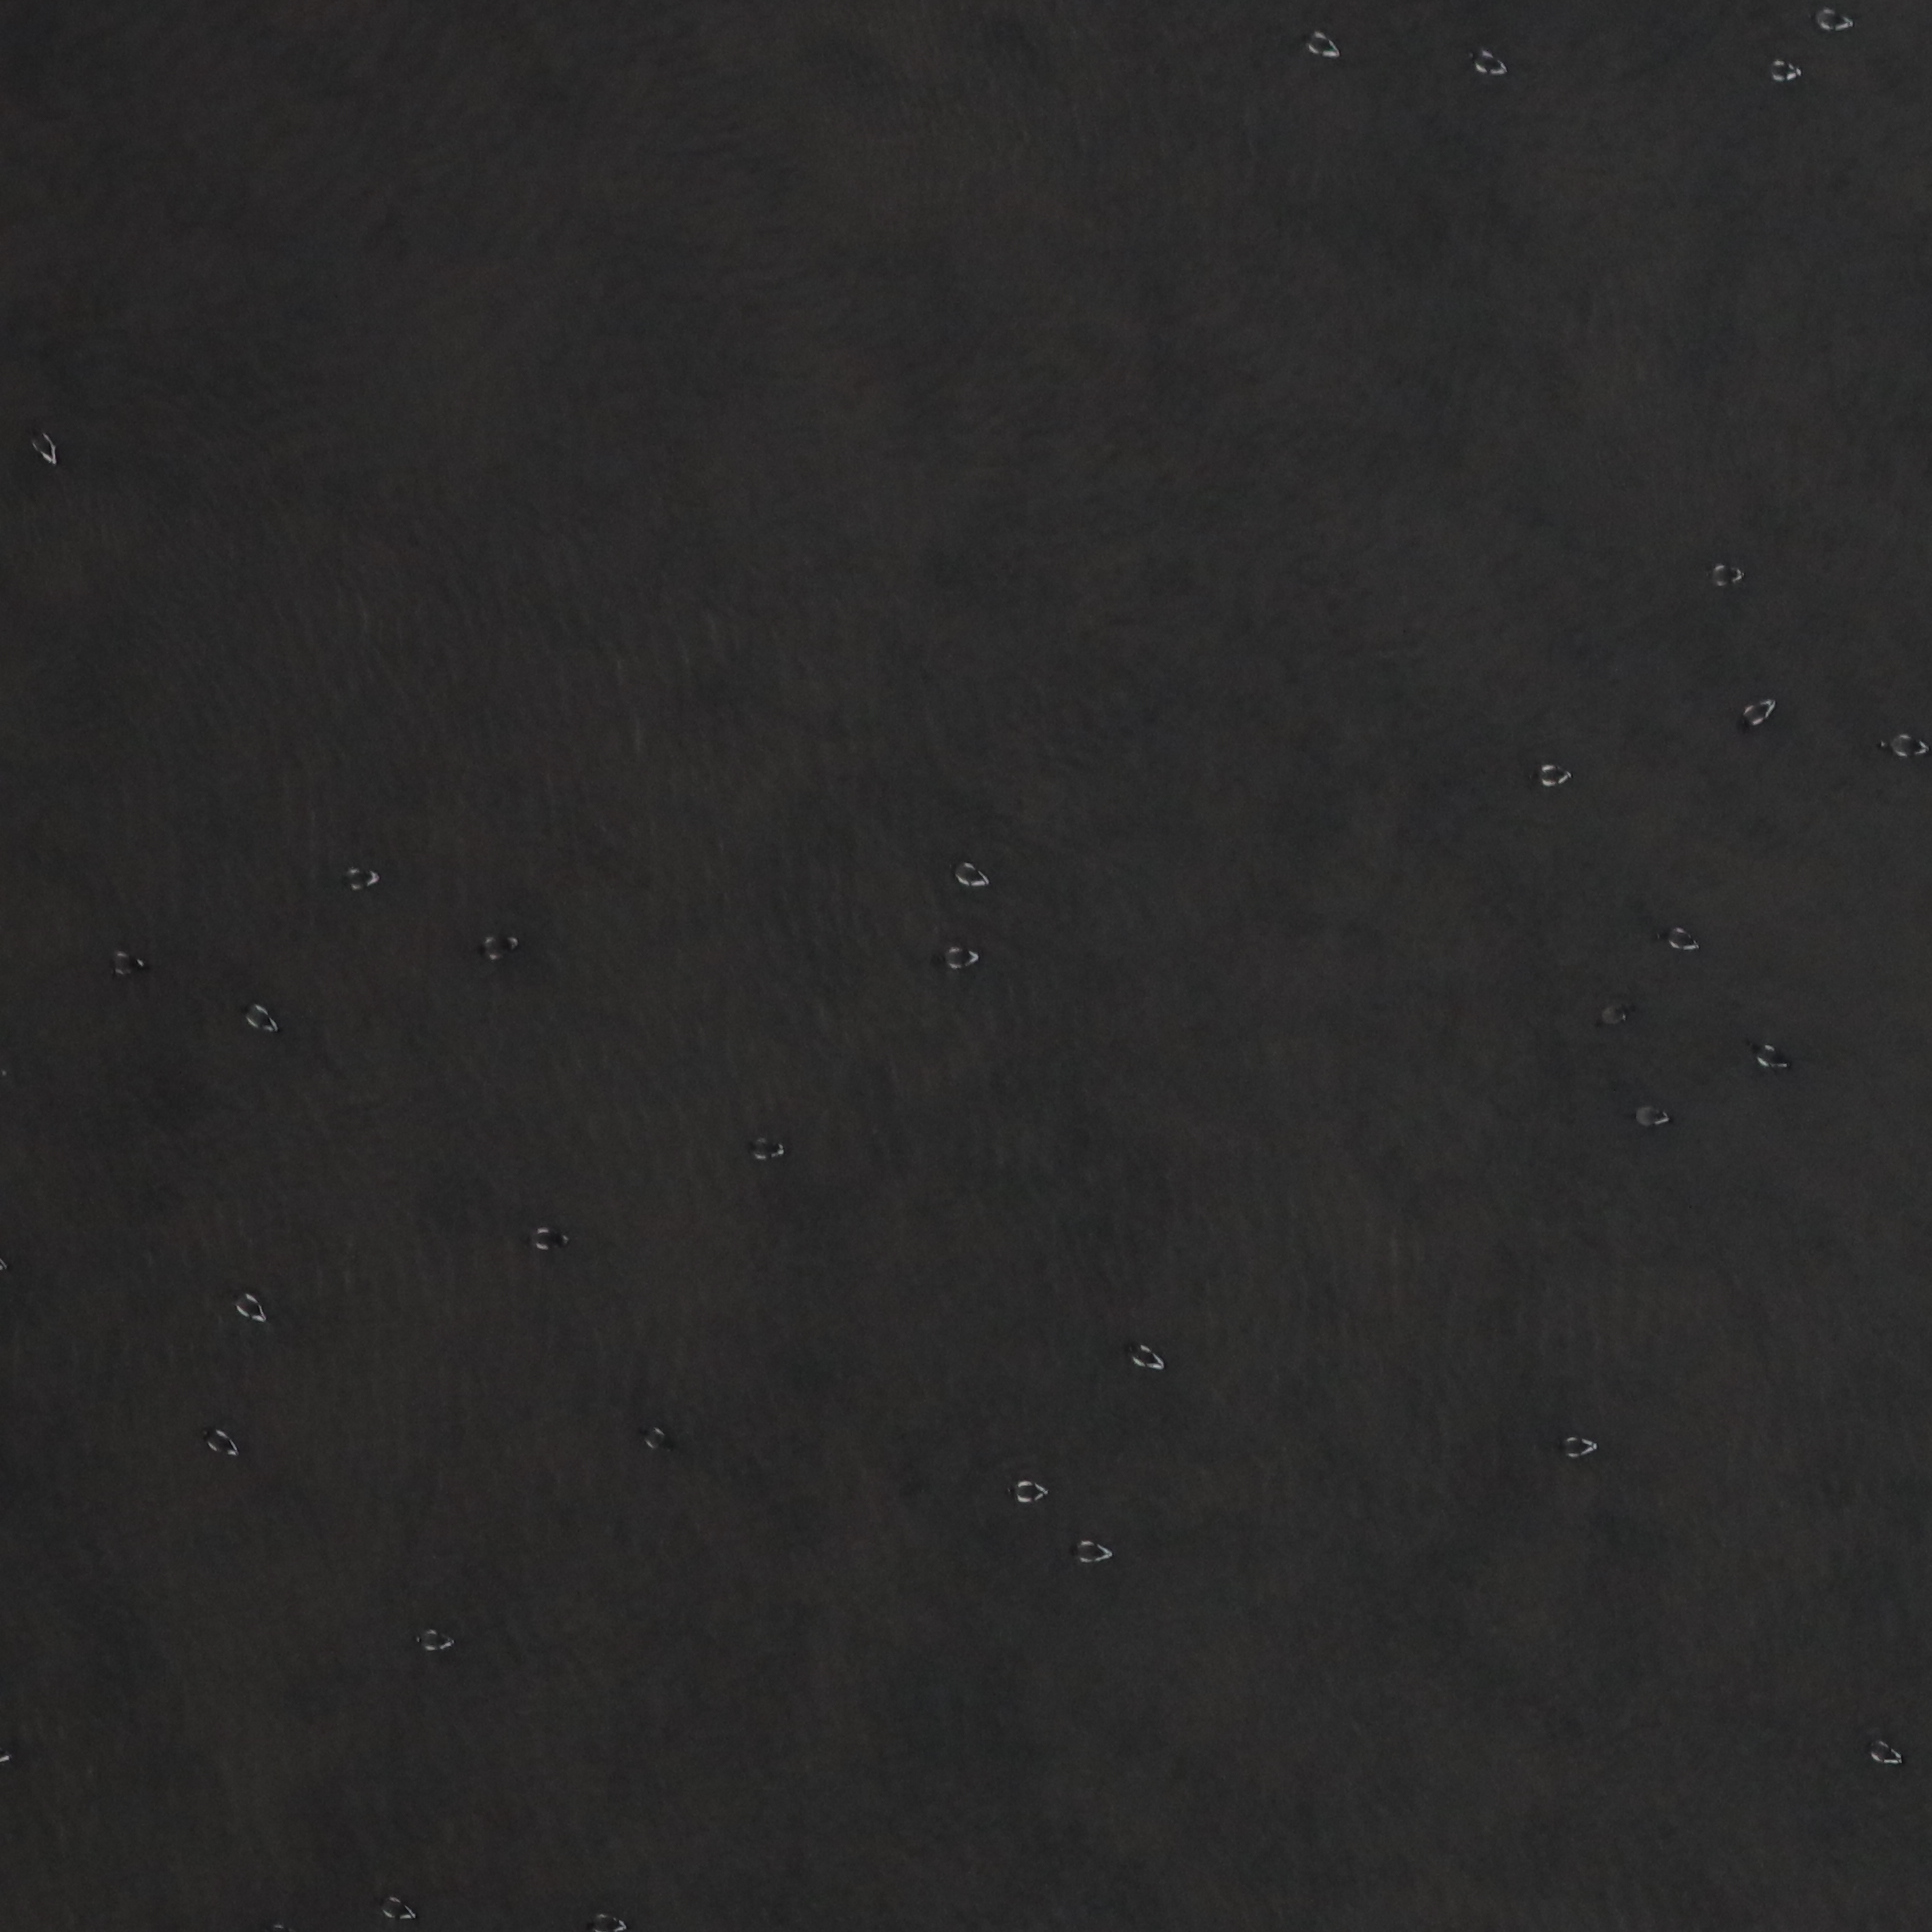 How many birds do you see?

32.